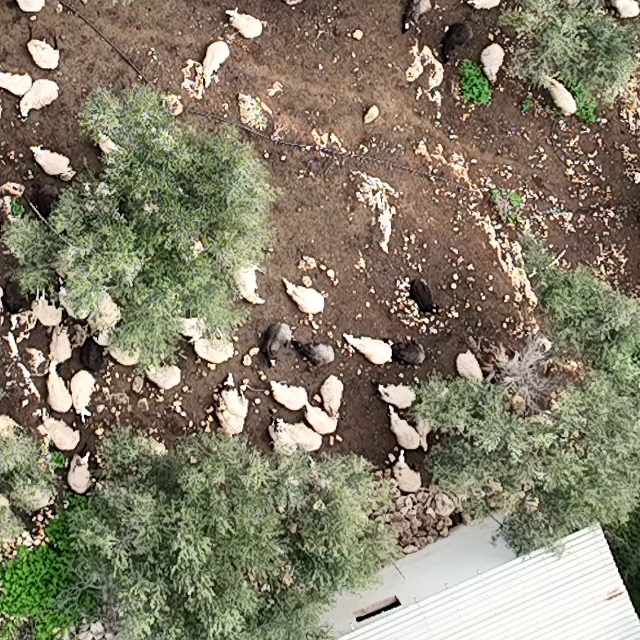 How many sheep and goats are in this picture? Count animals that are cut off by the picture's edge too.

55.